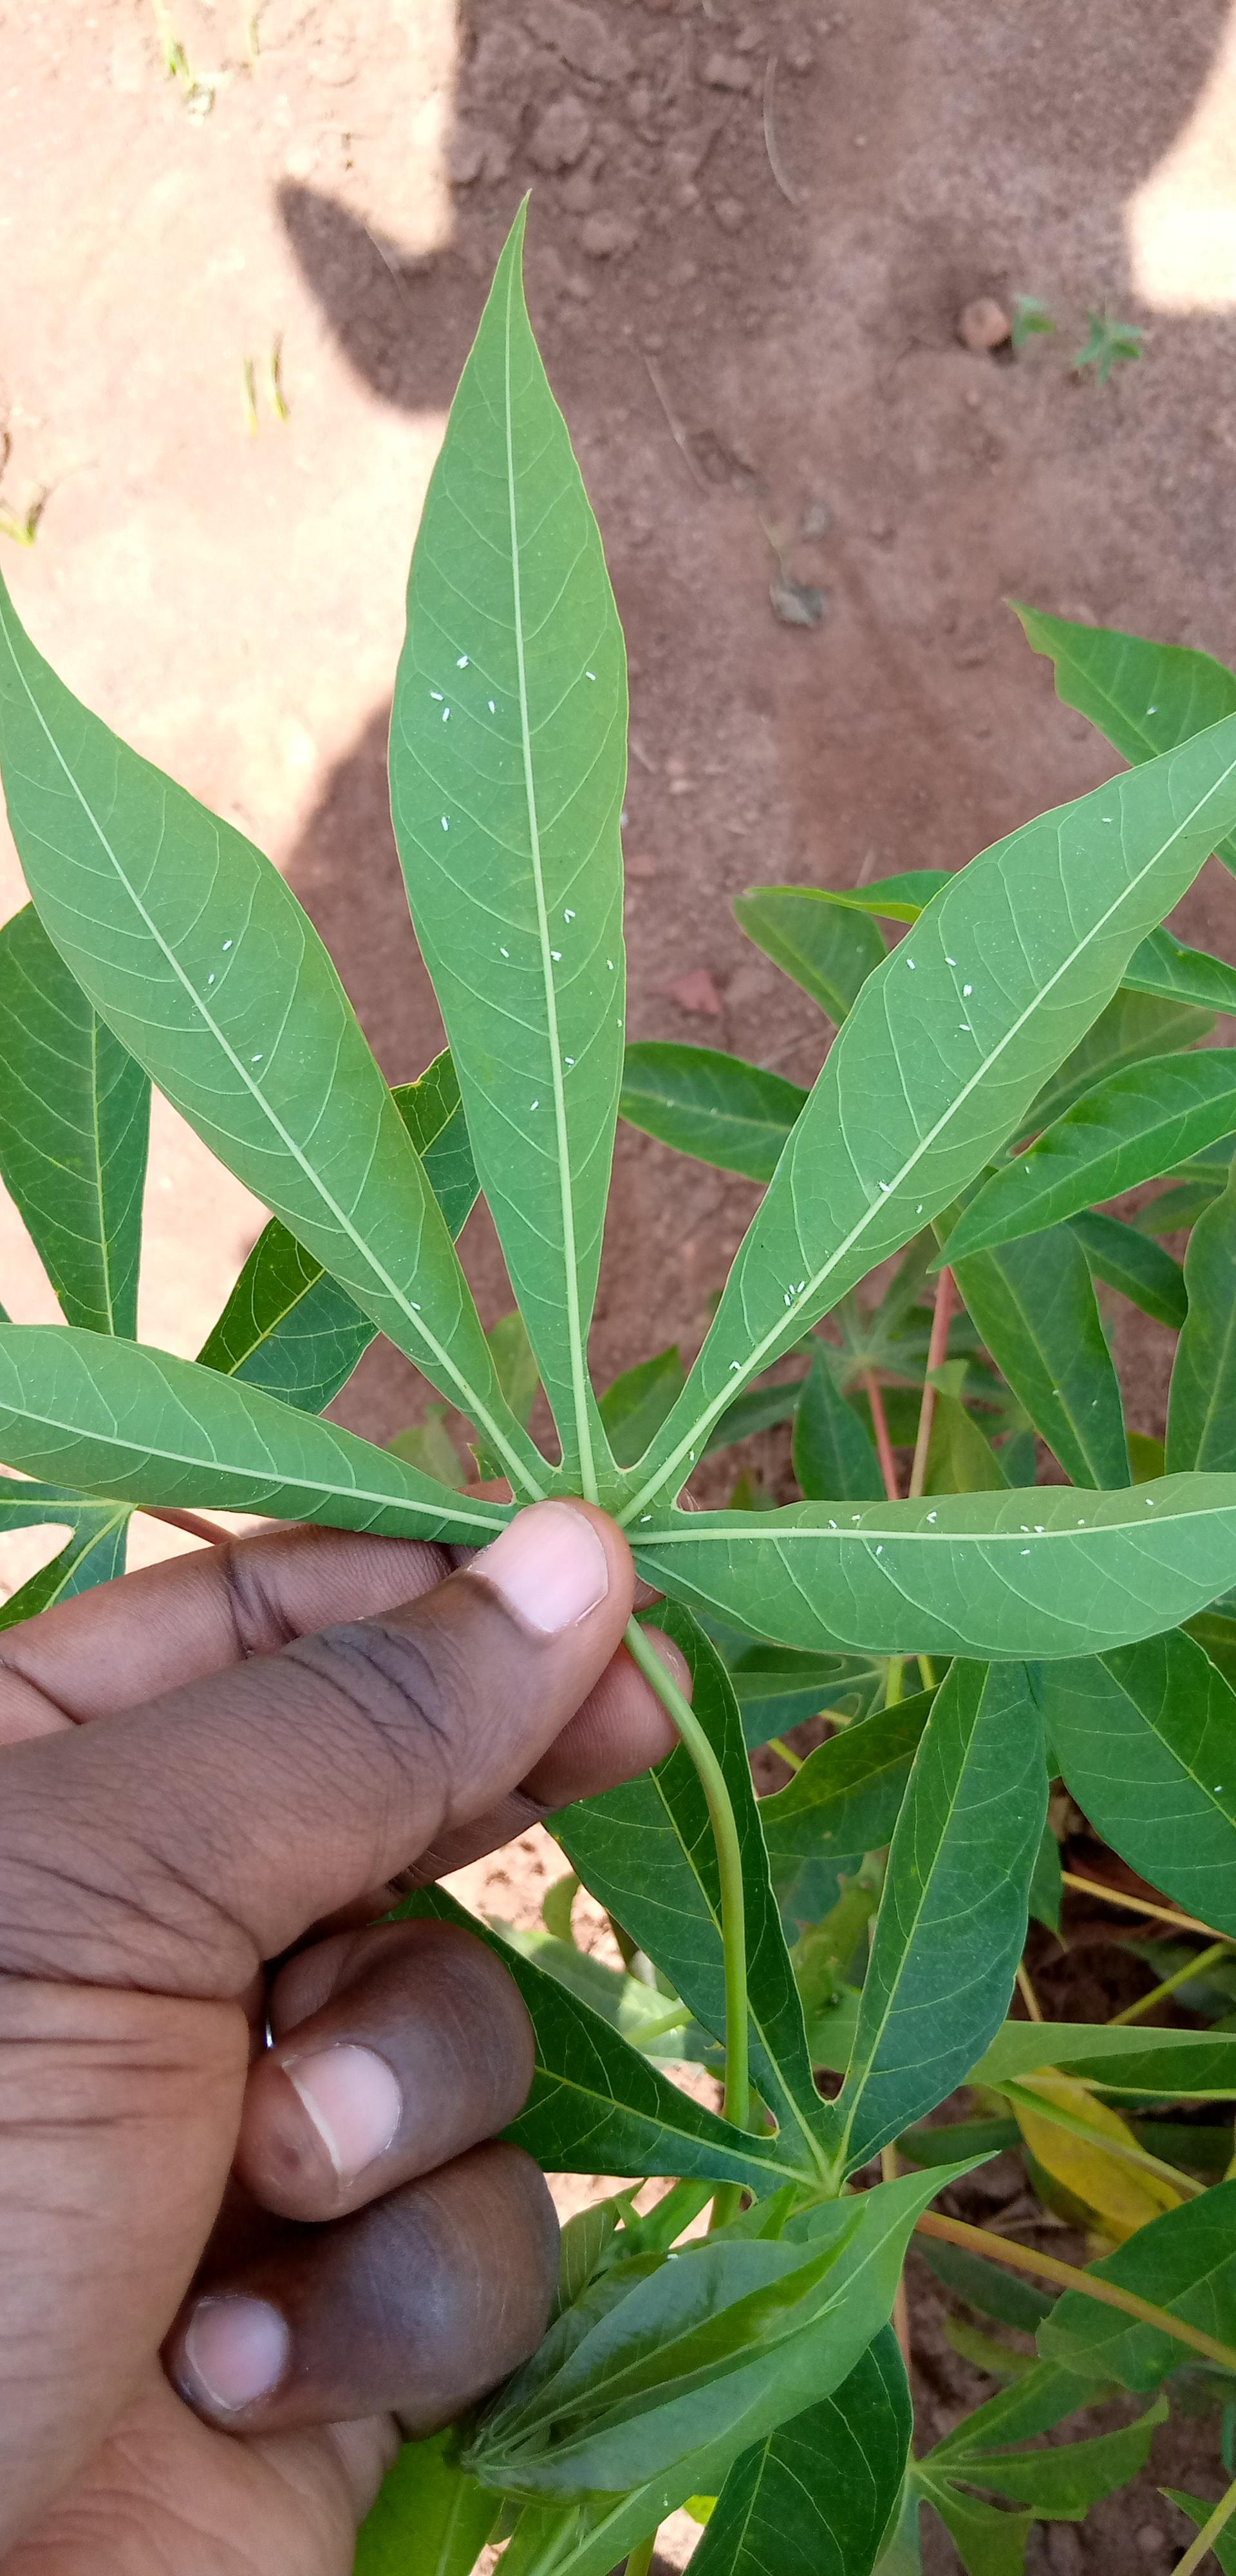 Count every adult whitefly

48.